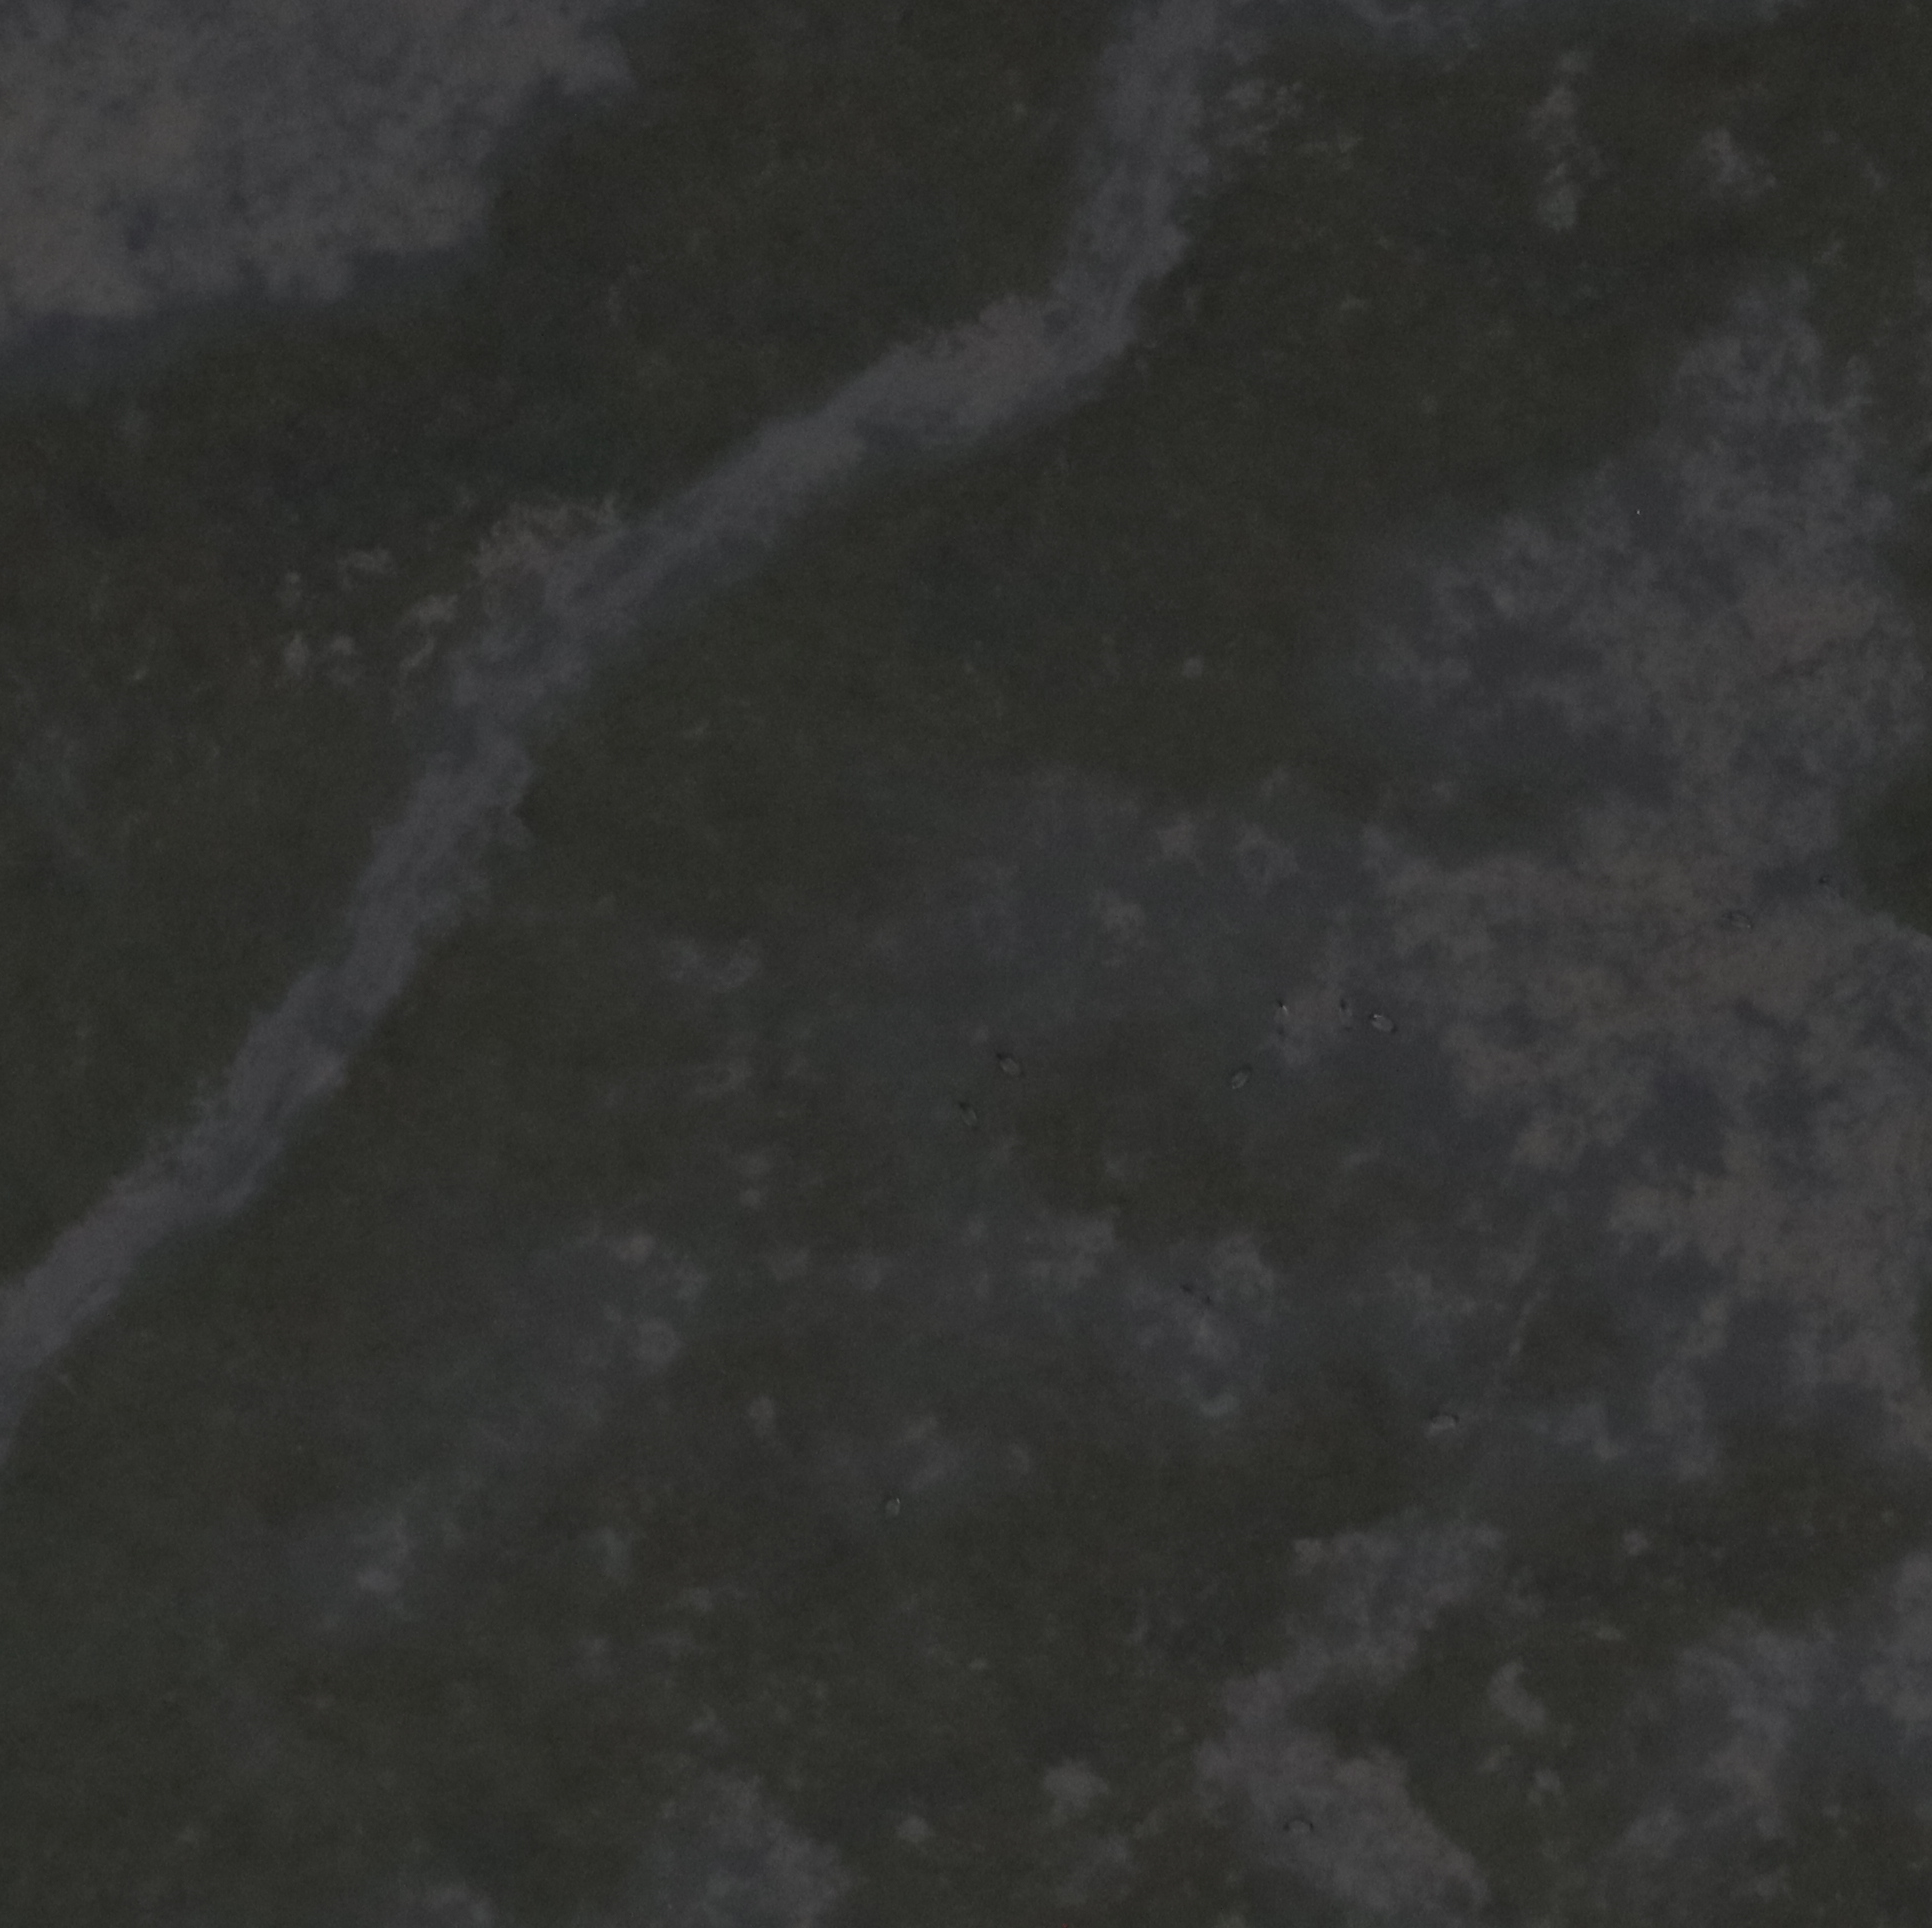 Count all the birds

12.